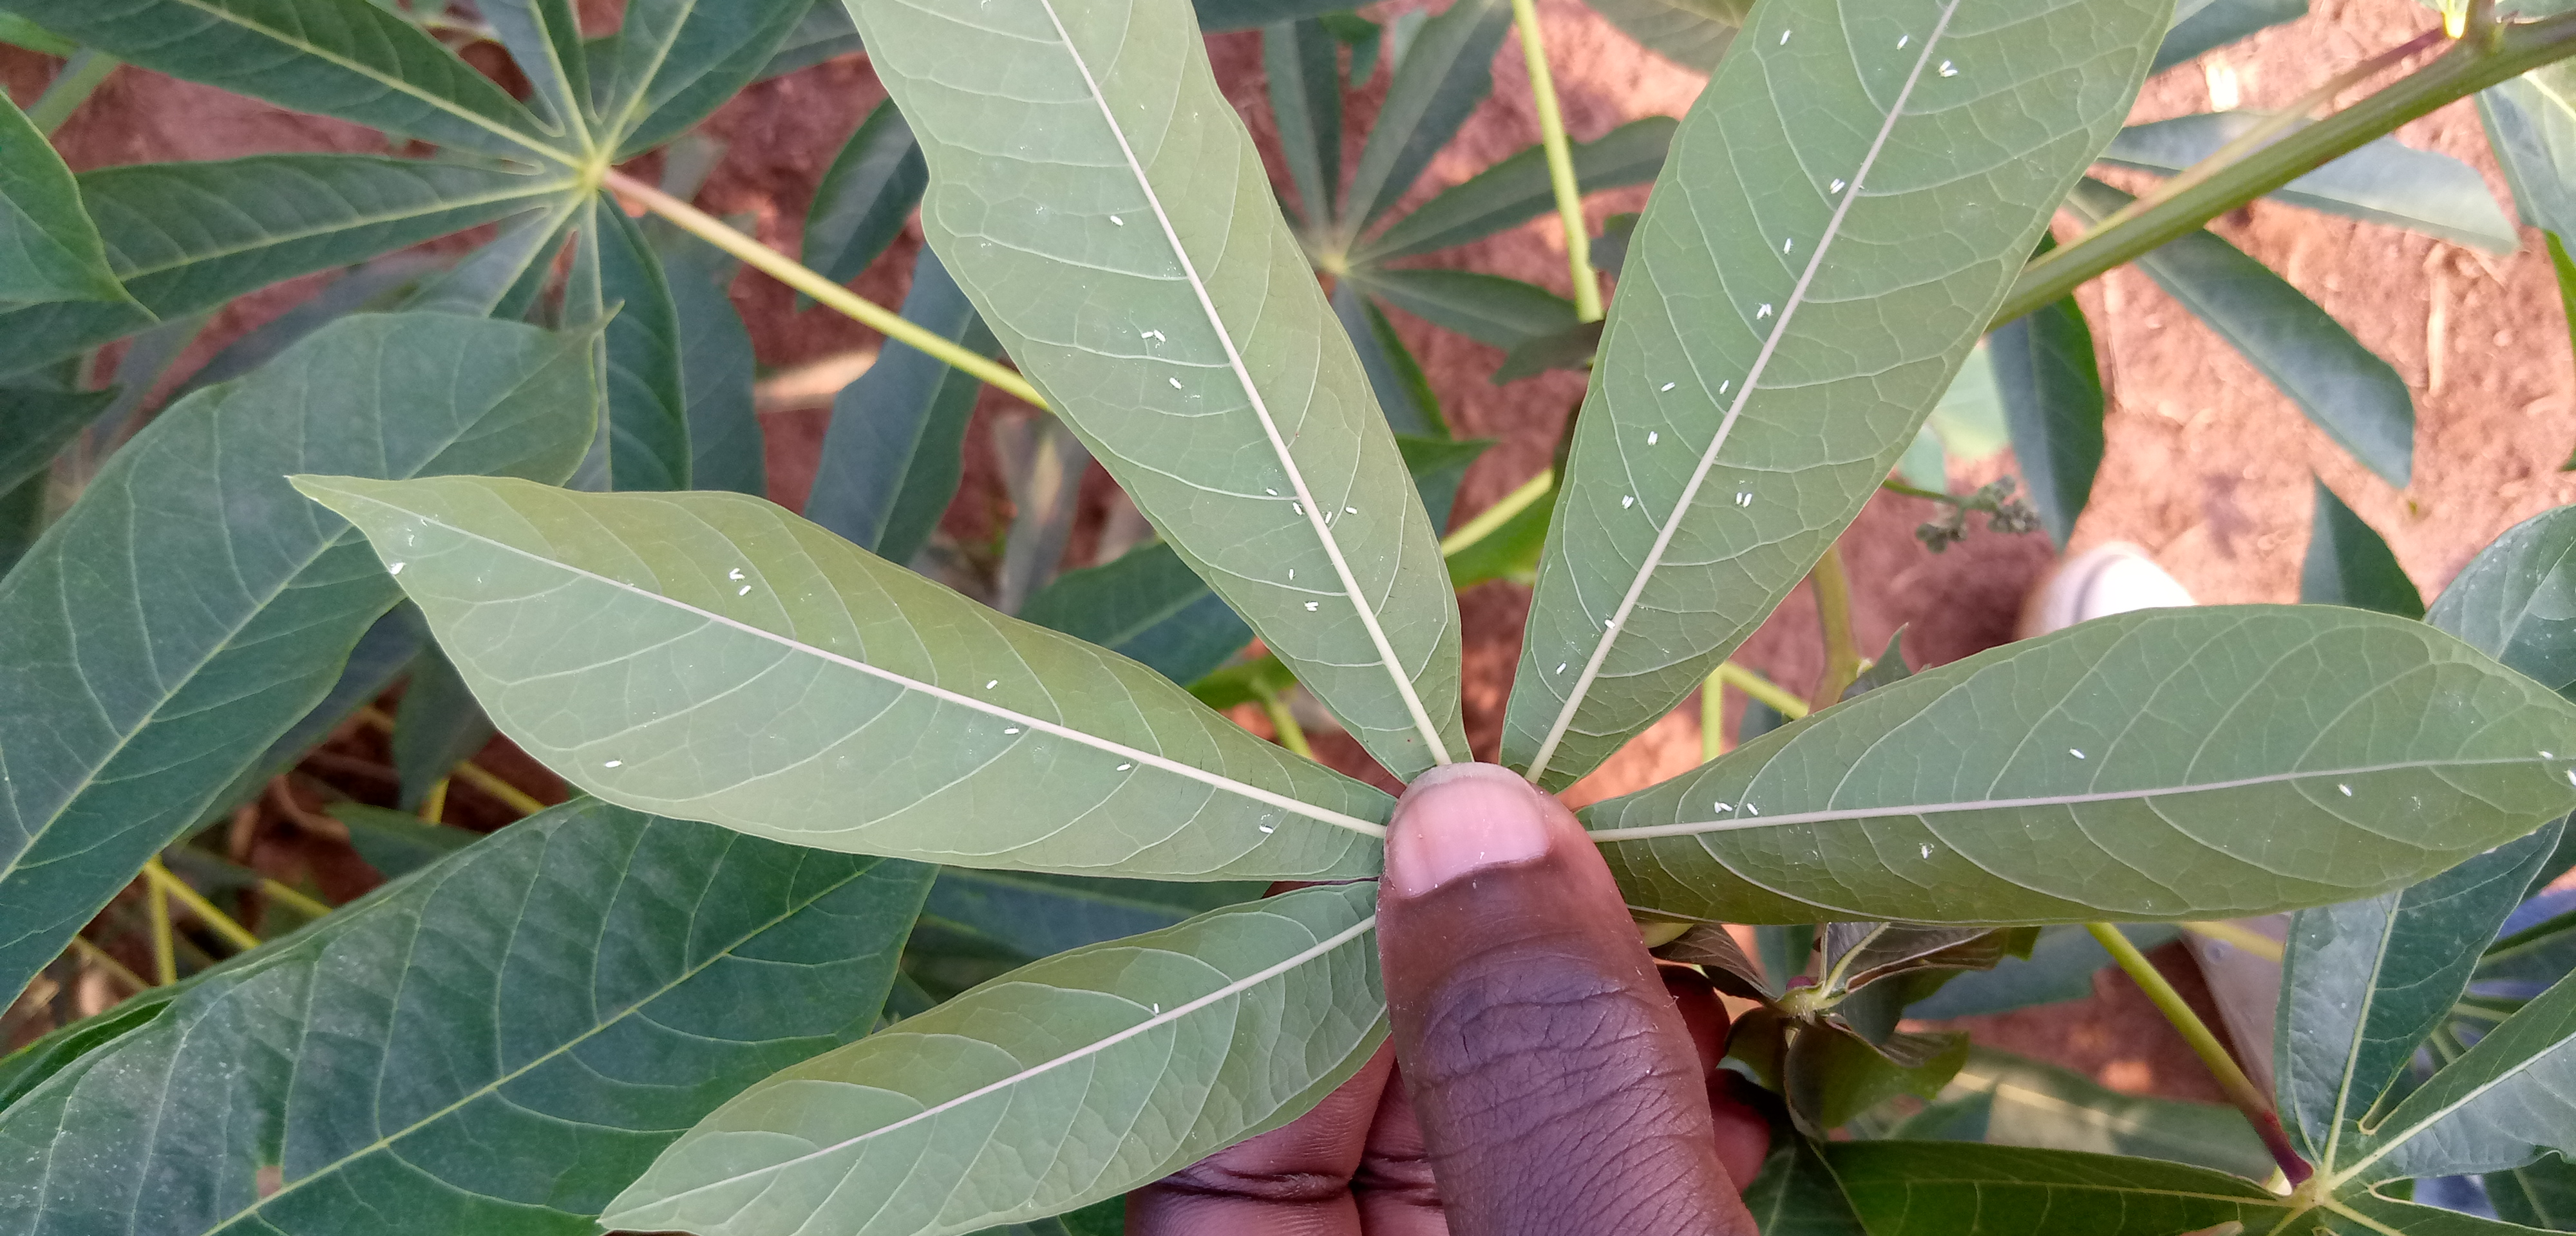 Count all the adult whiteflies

42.